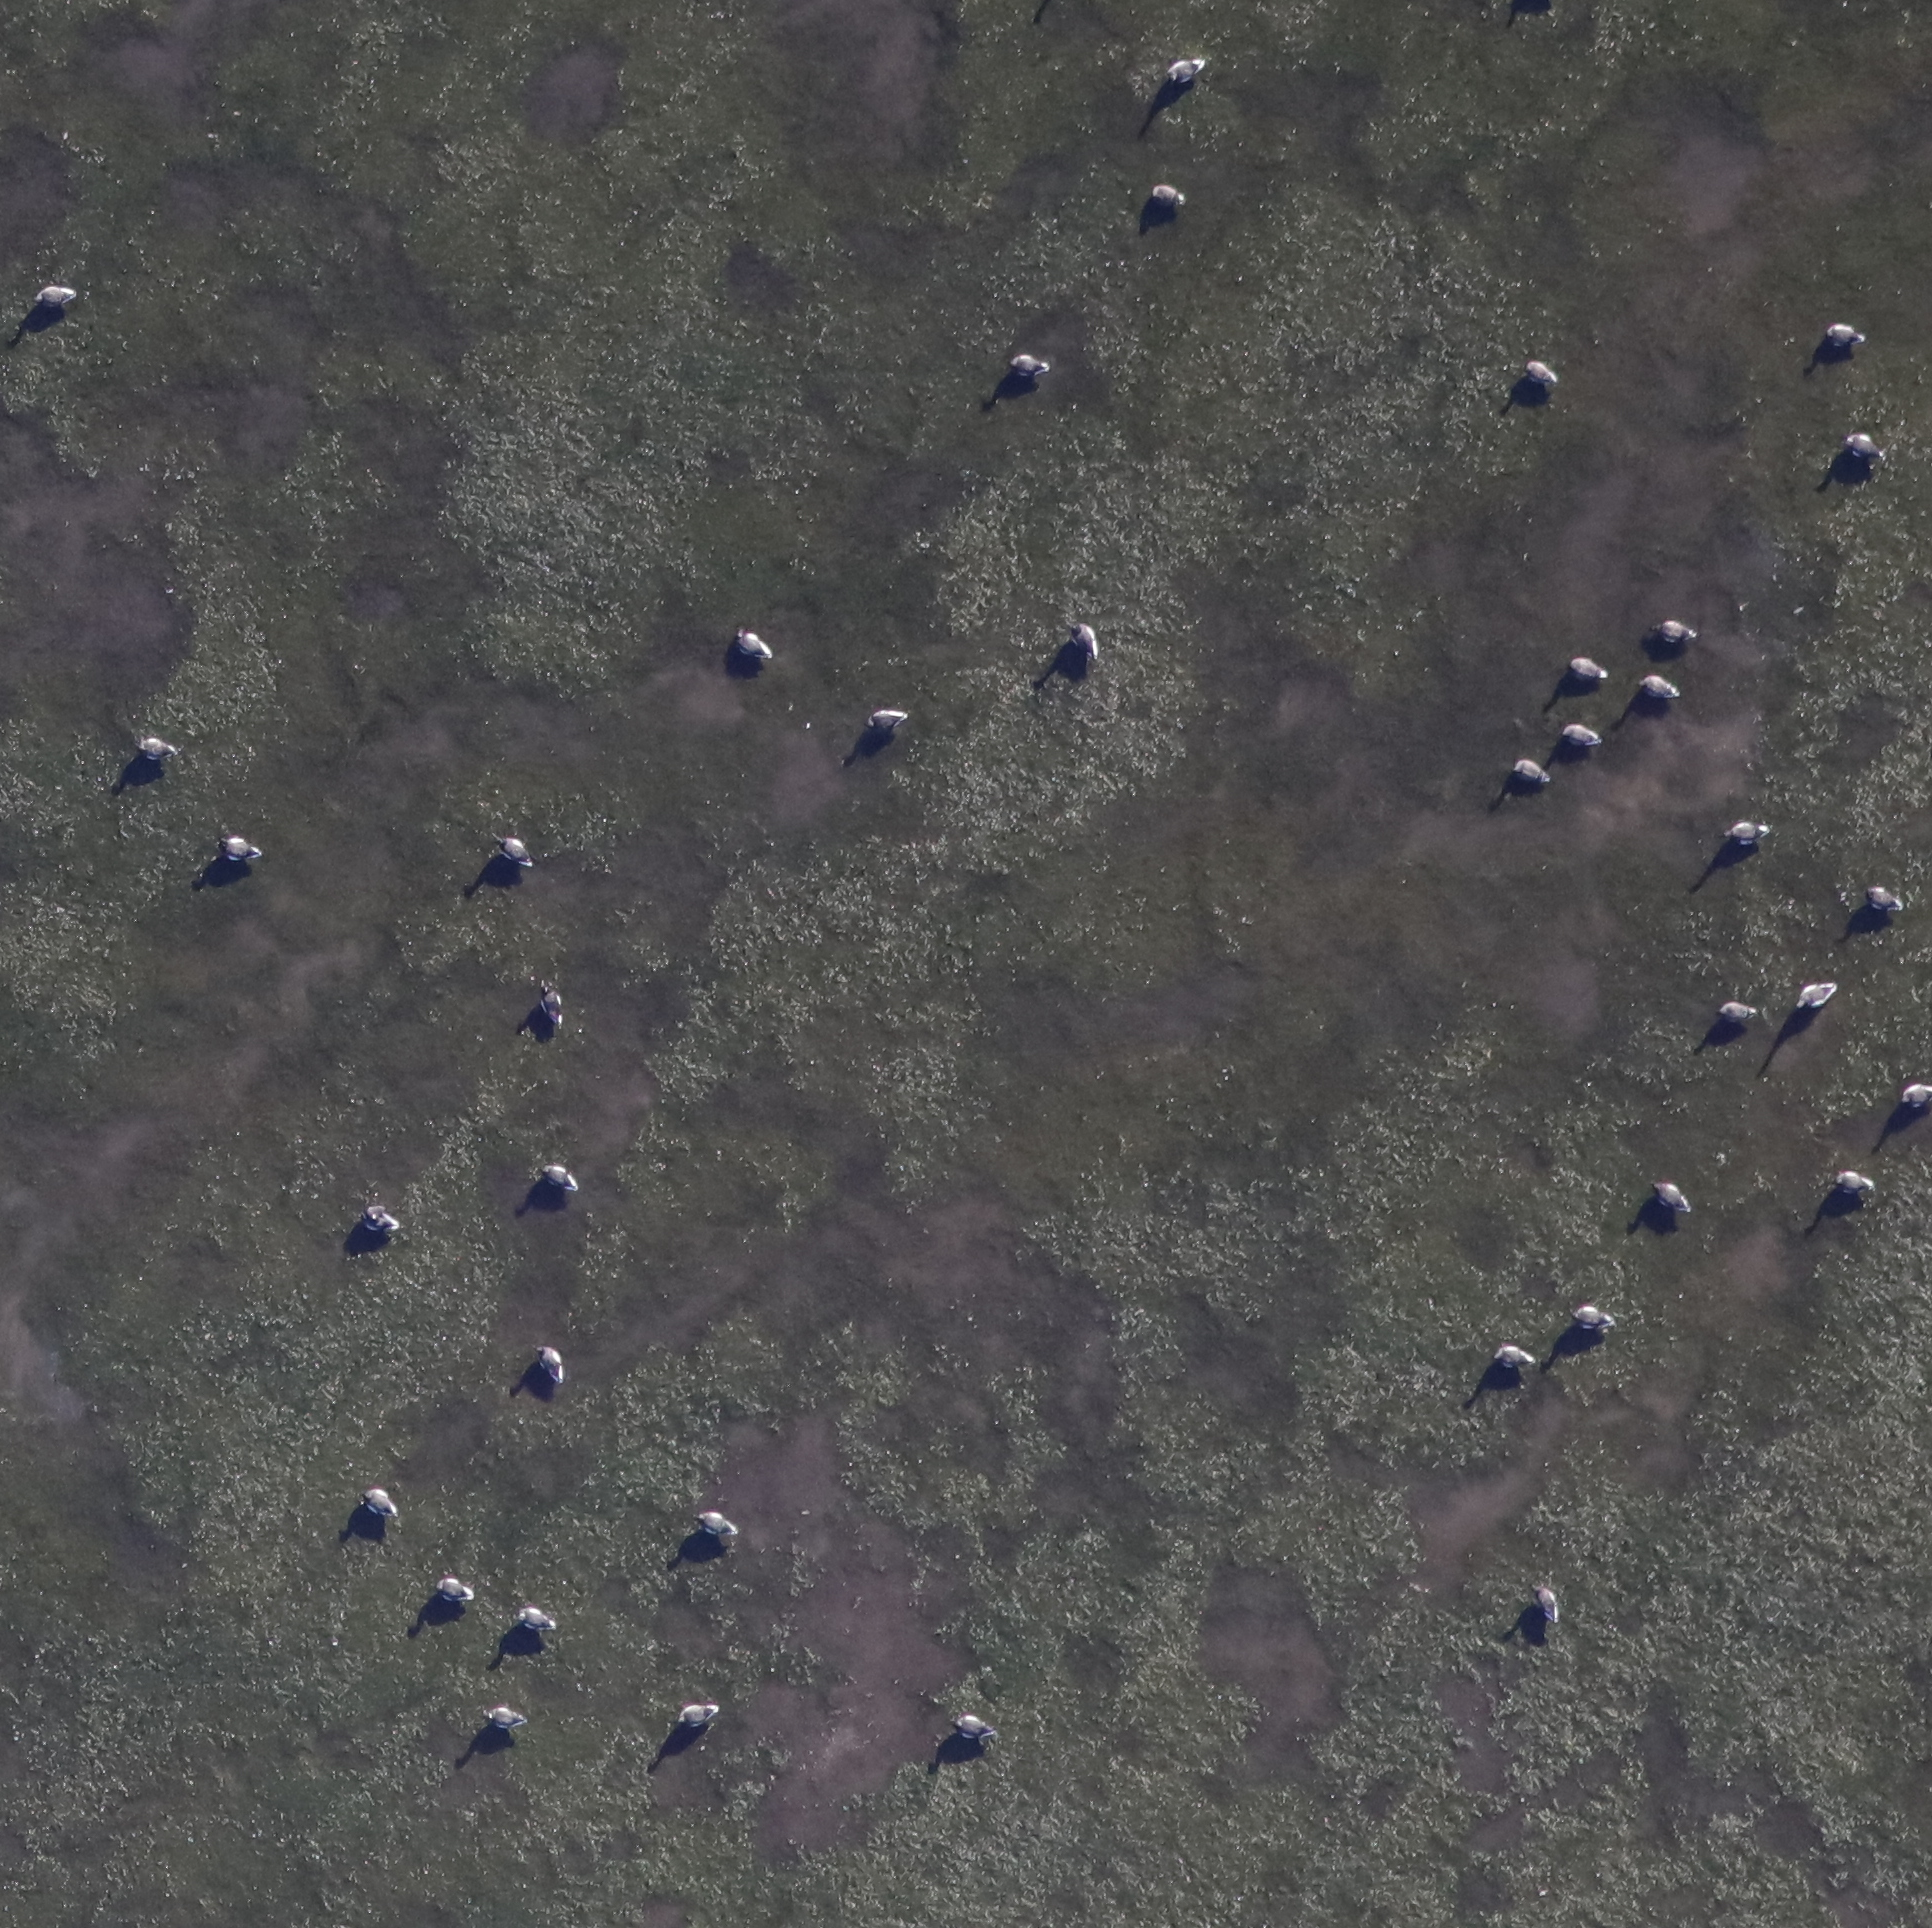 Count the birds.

39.